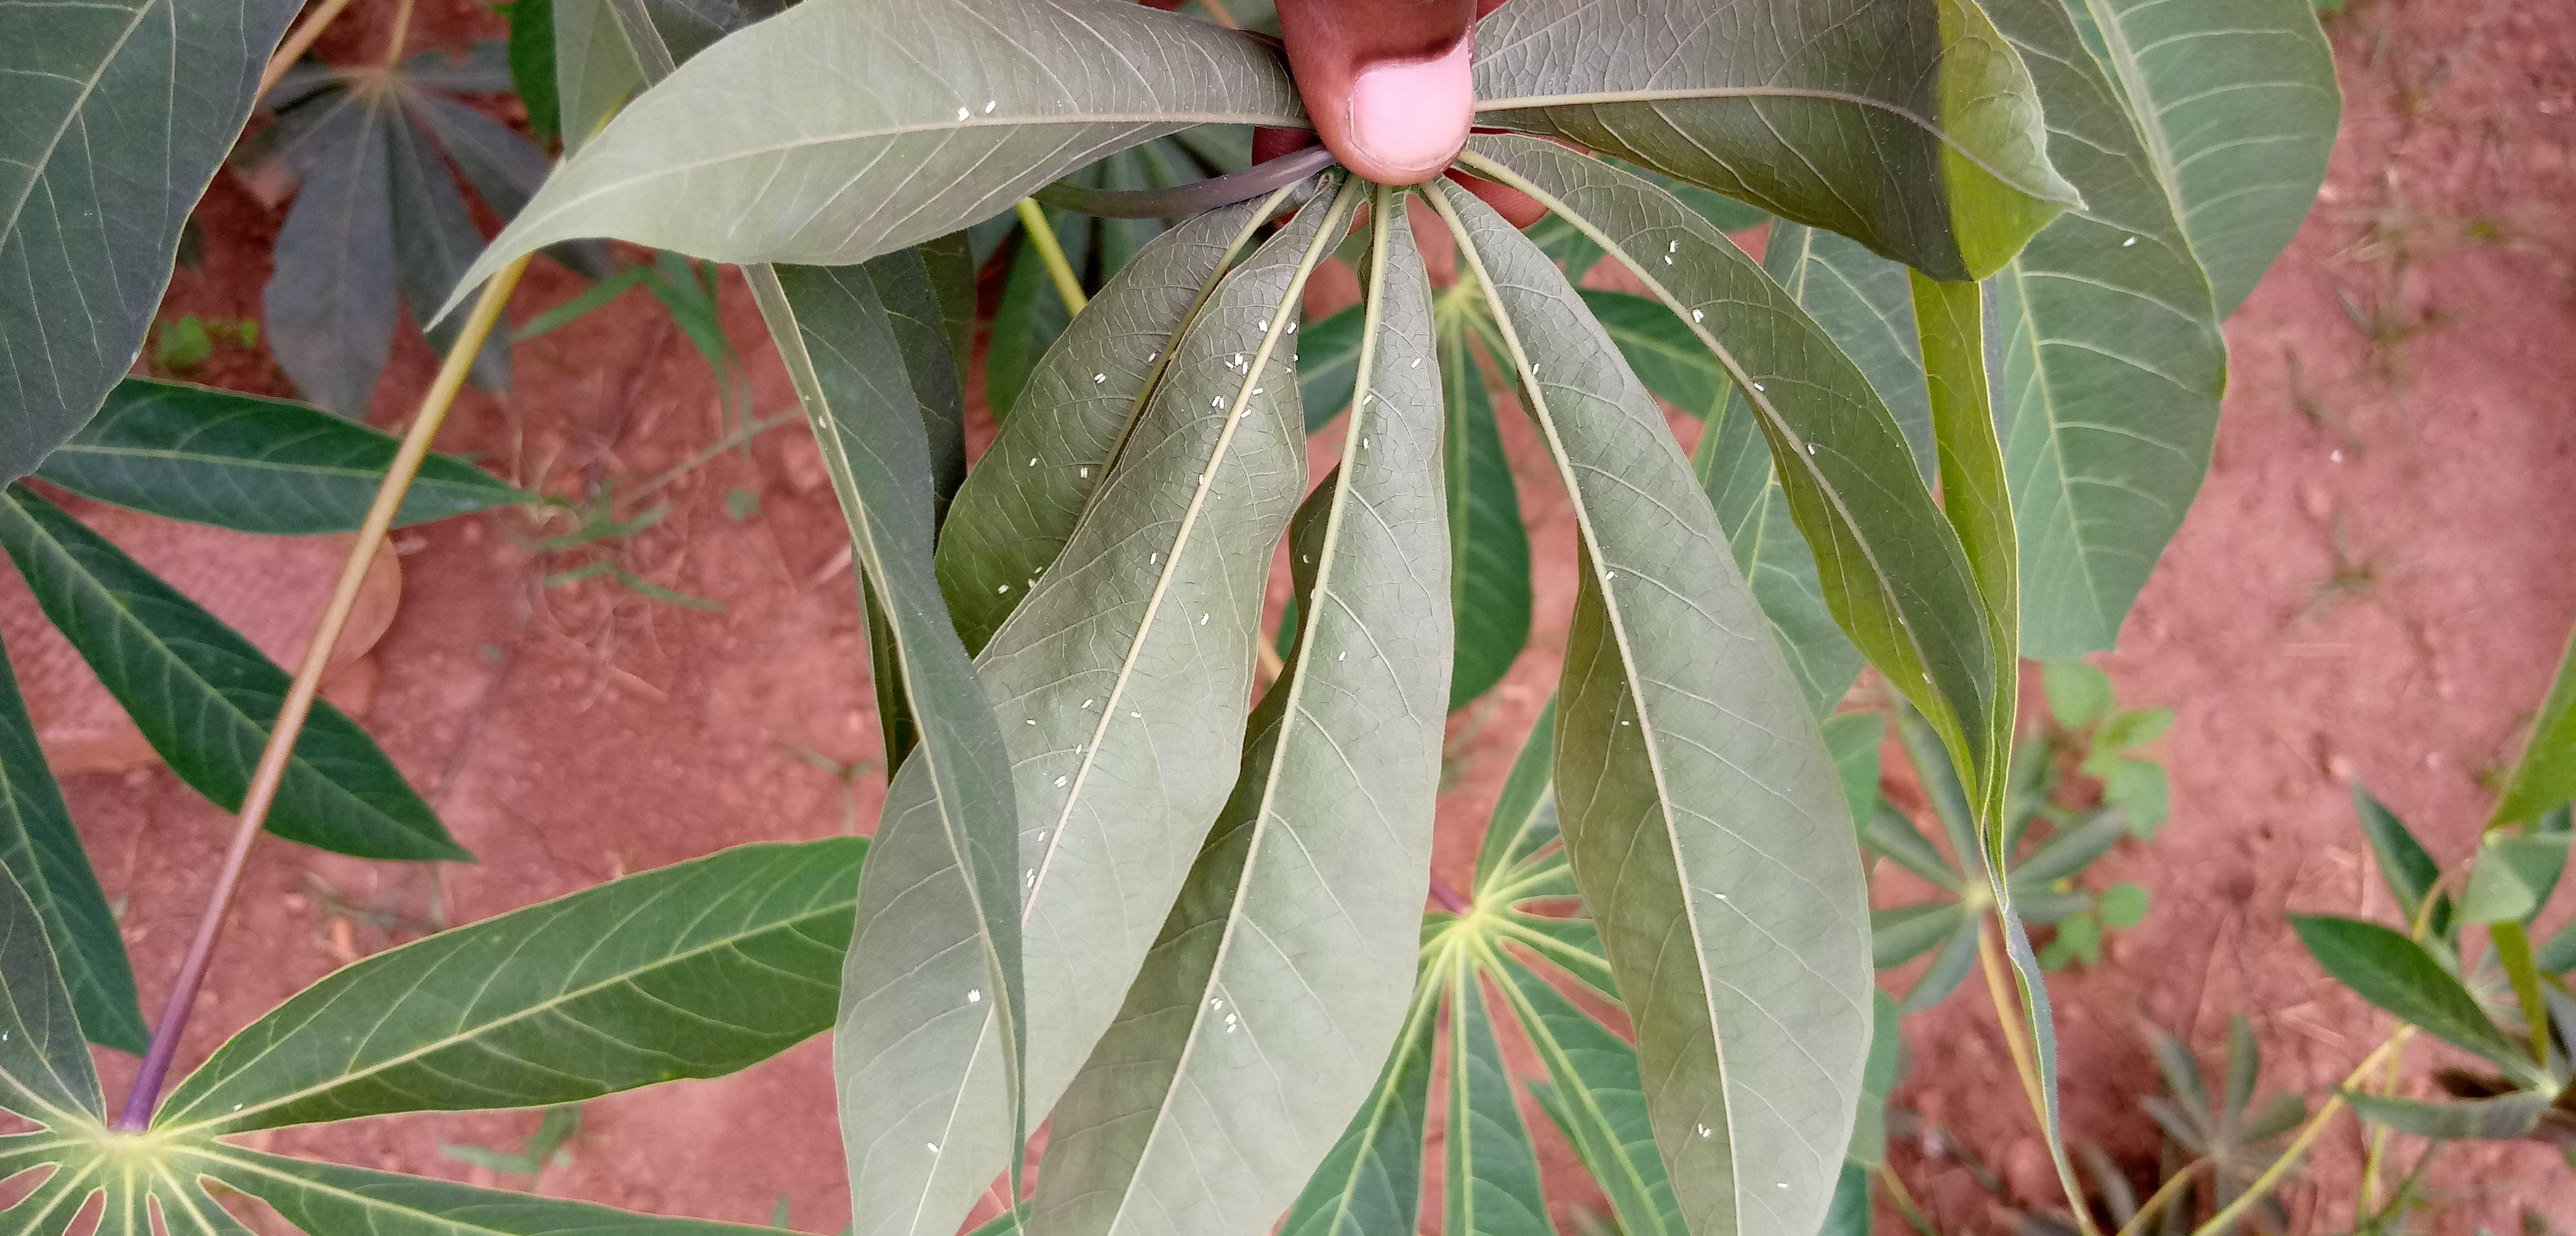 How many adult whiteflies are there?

68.